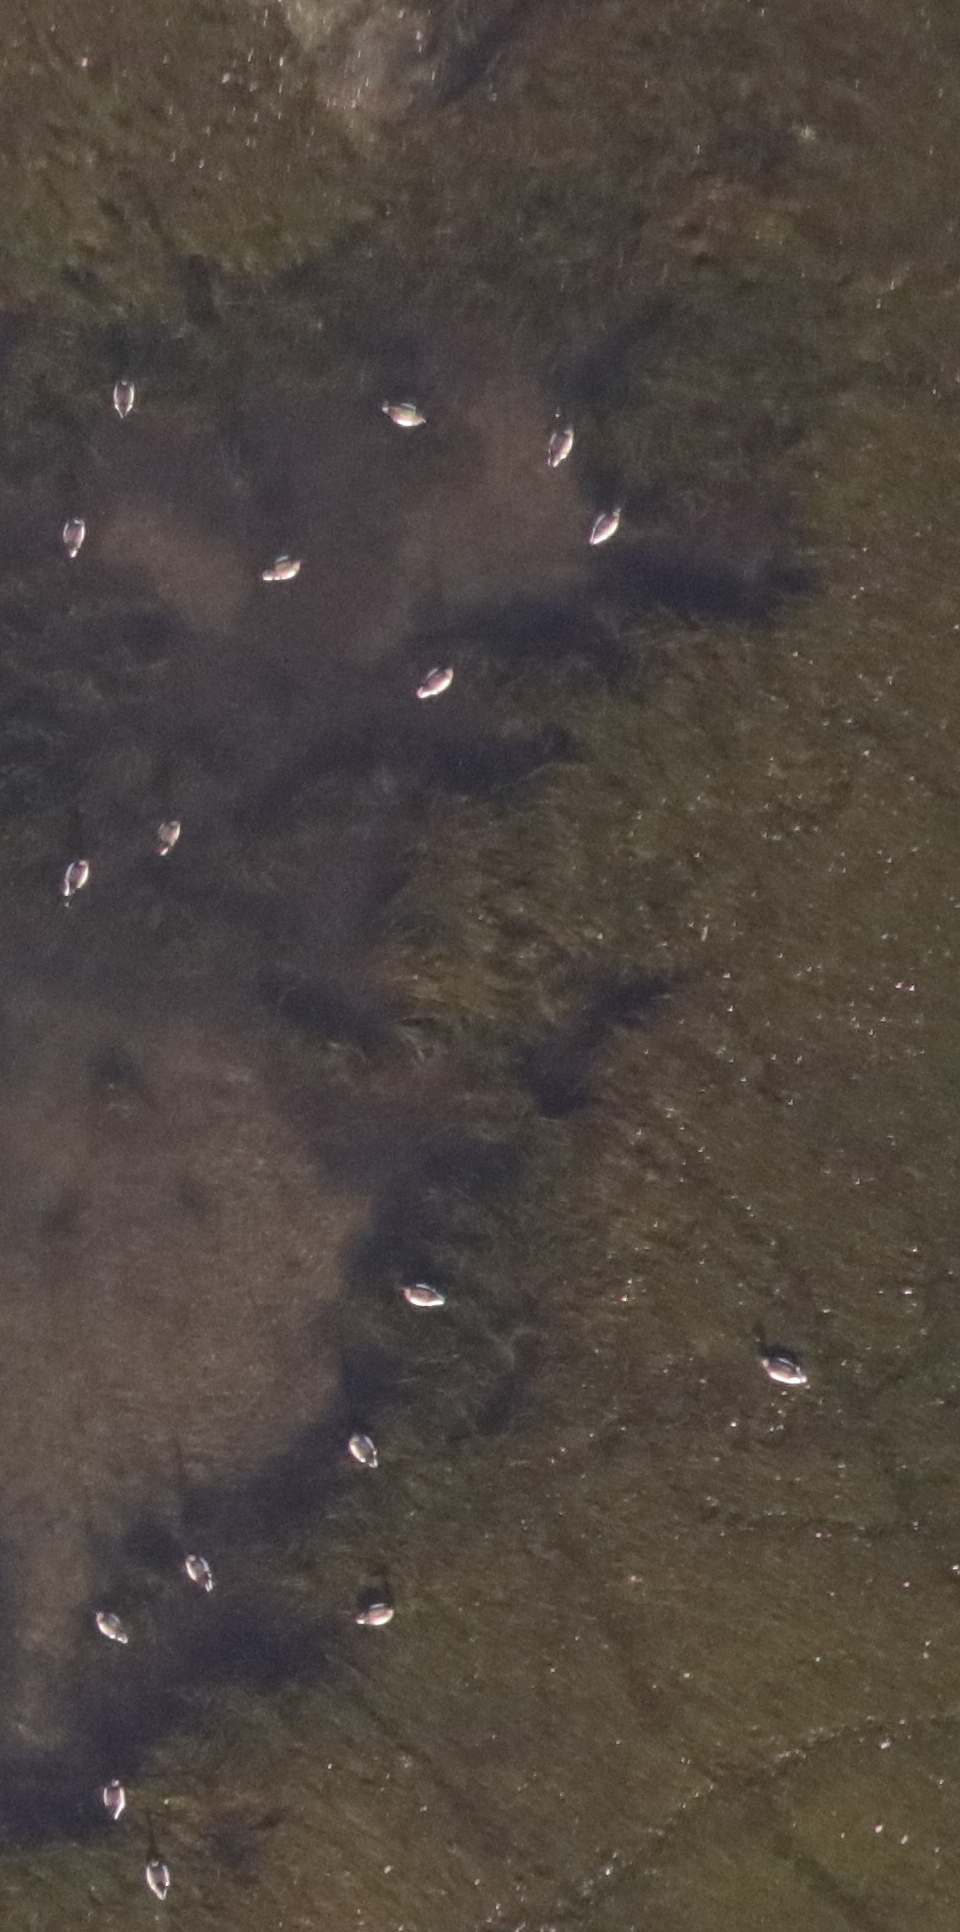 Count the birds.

17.